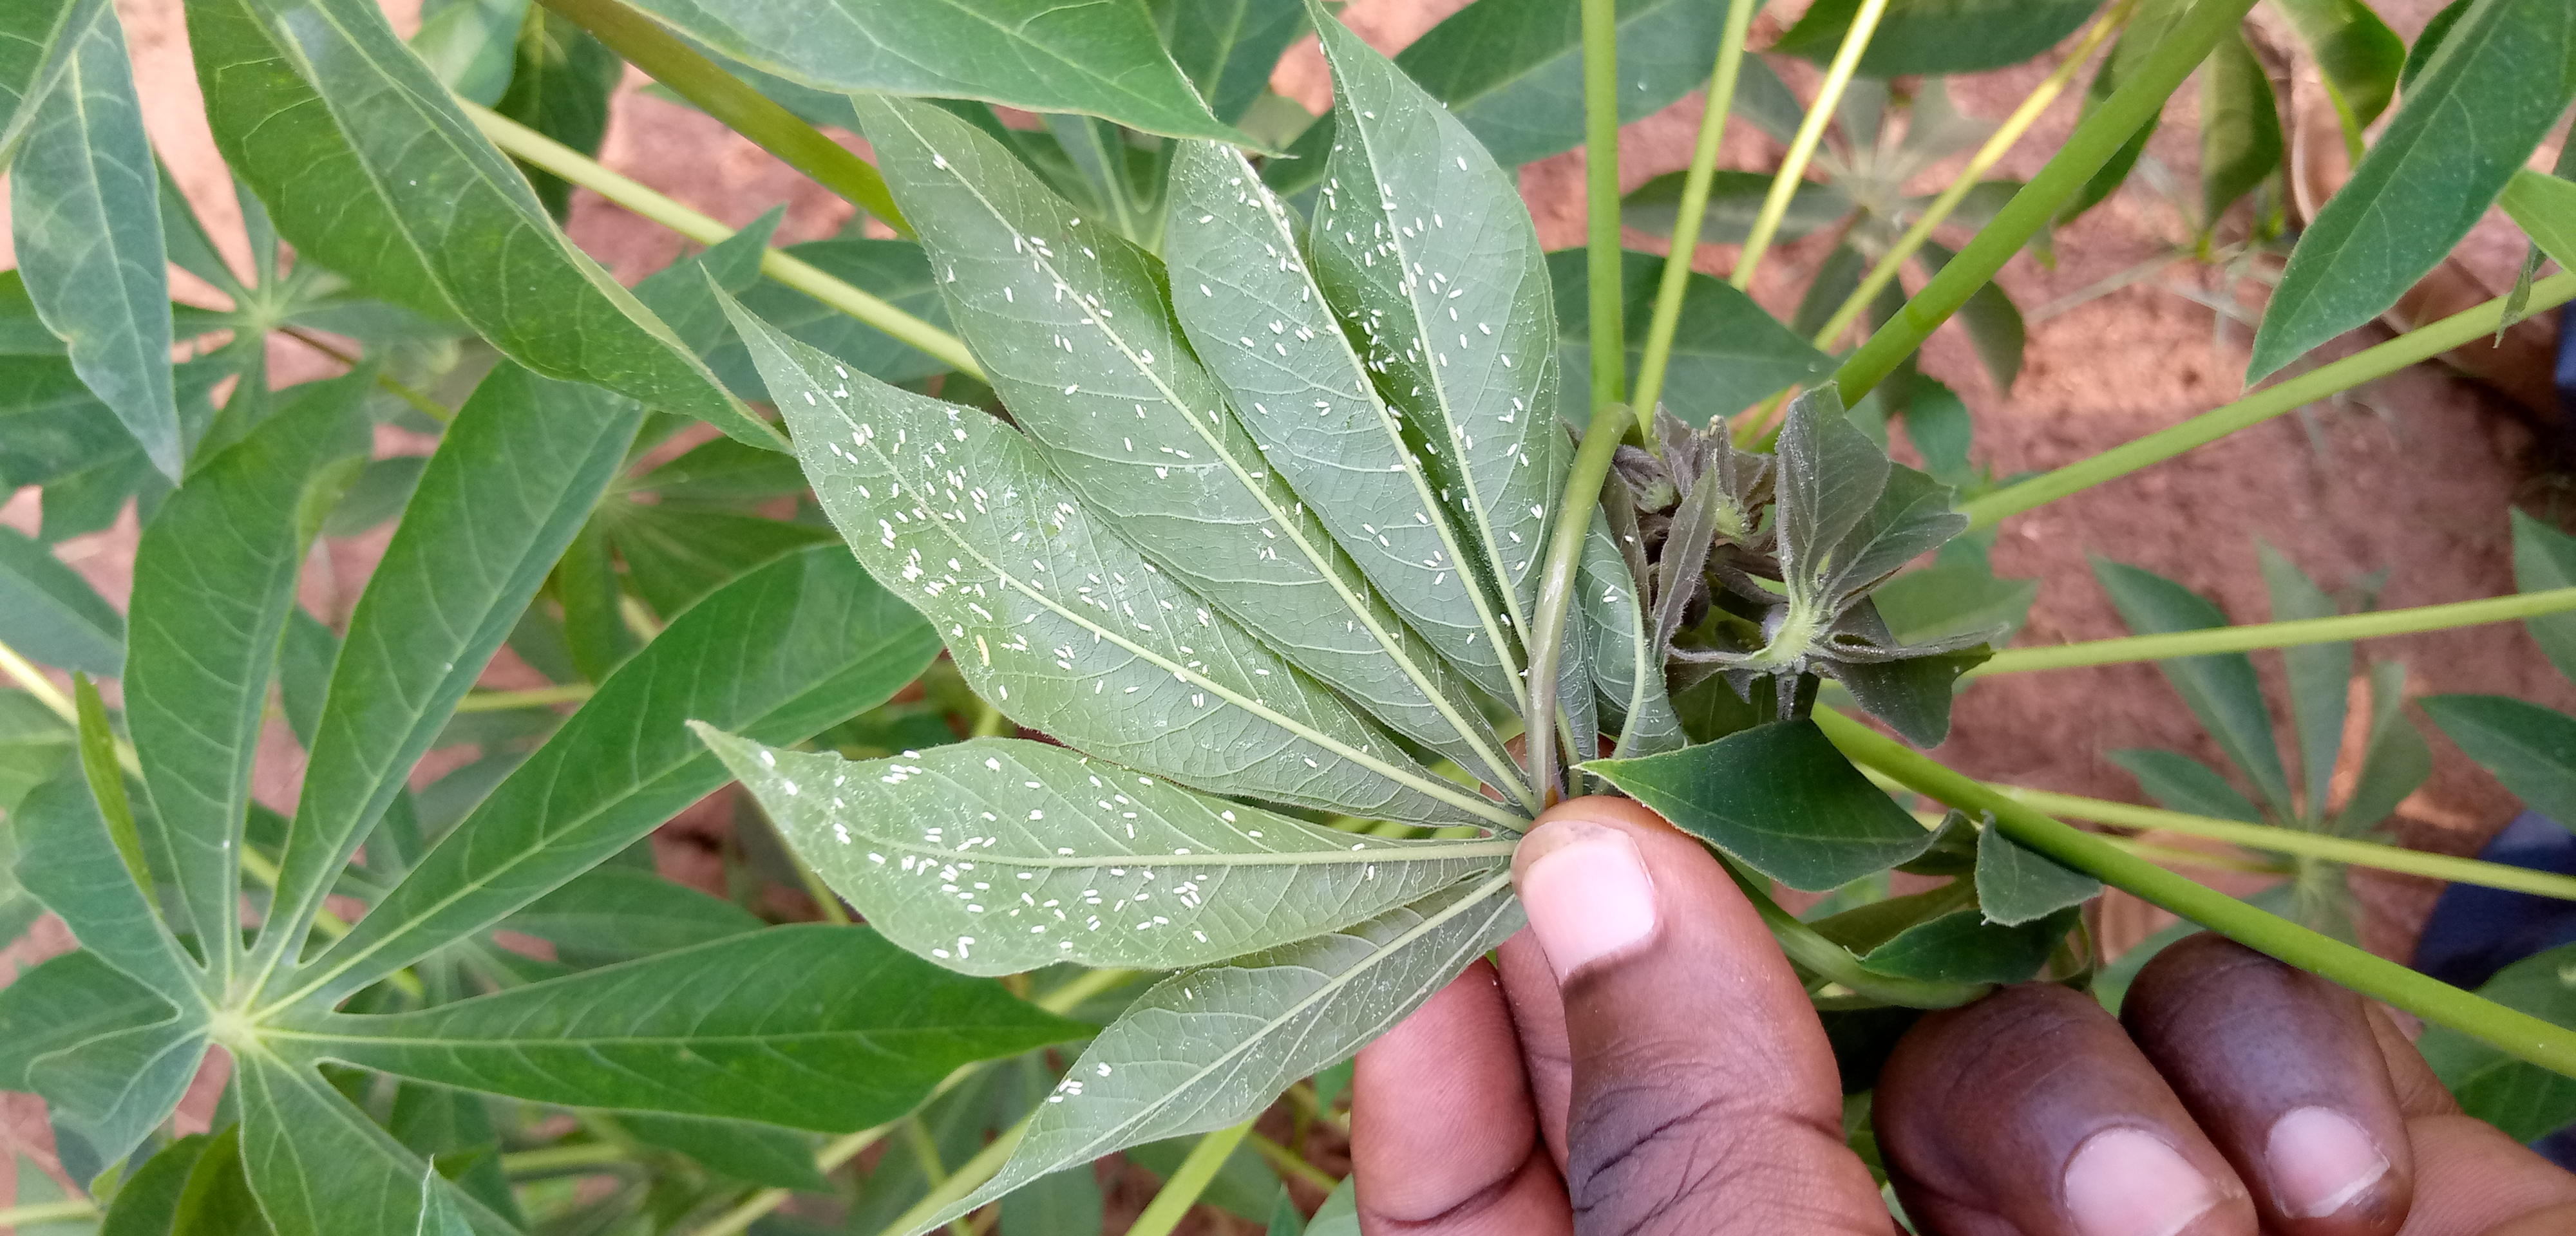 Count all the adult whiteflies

301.